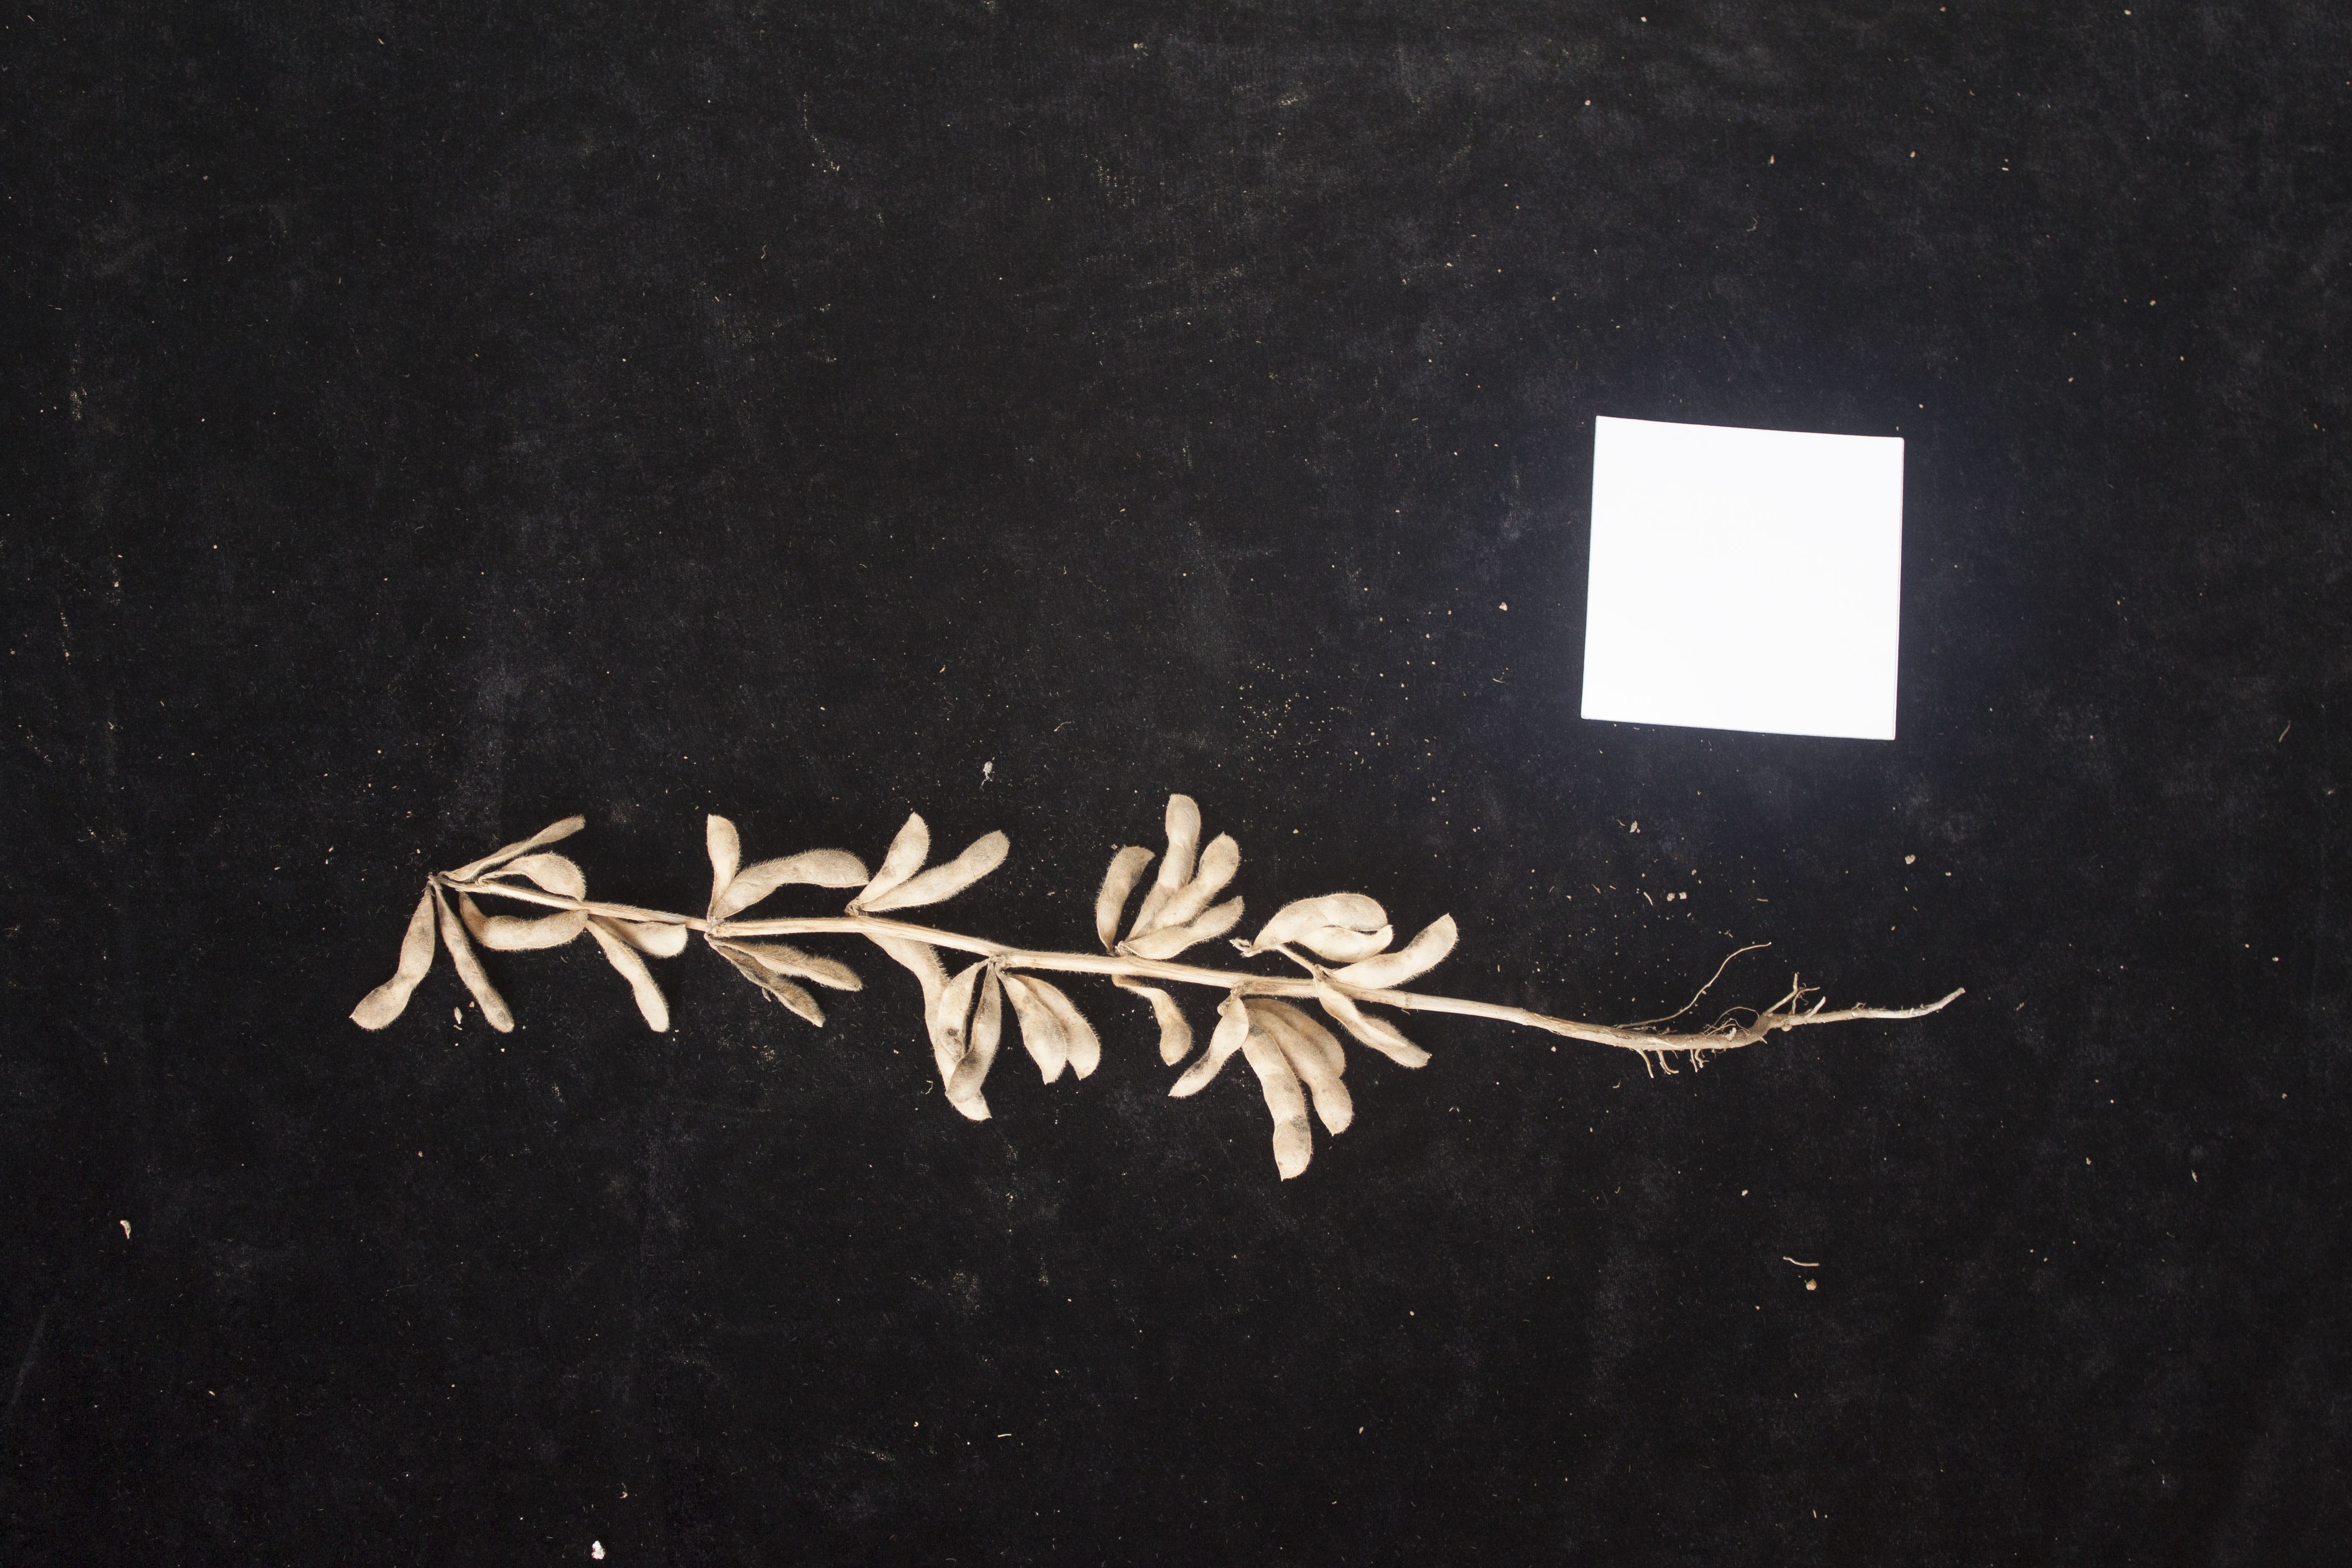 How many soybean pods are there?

31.